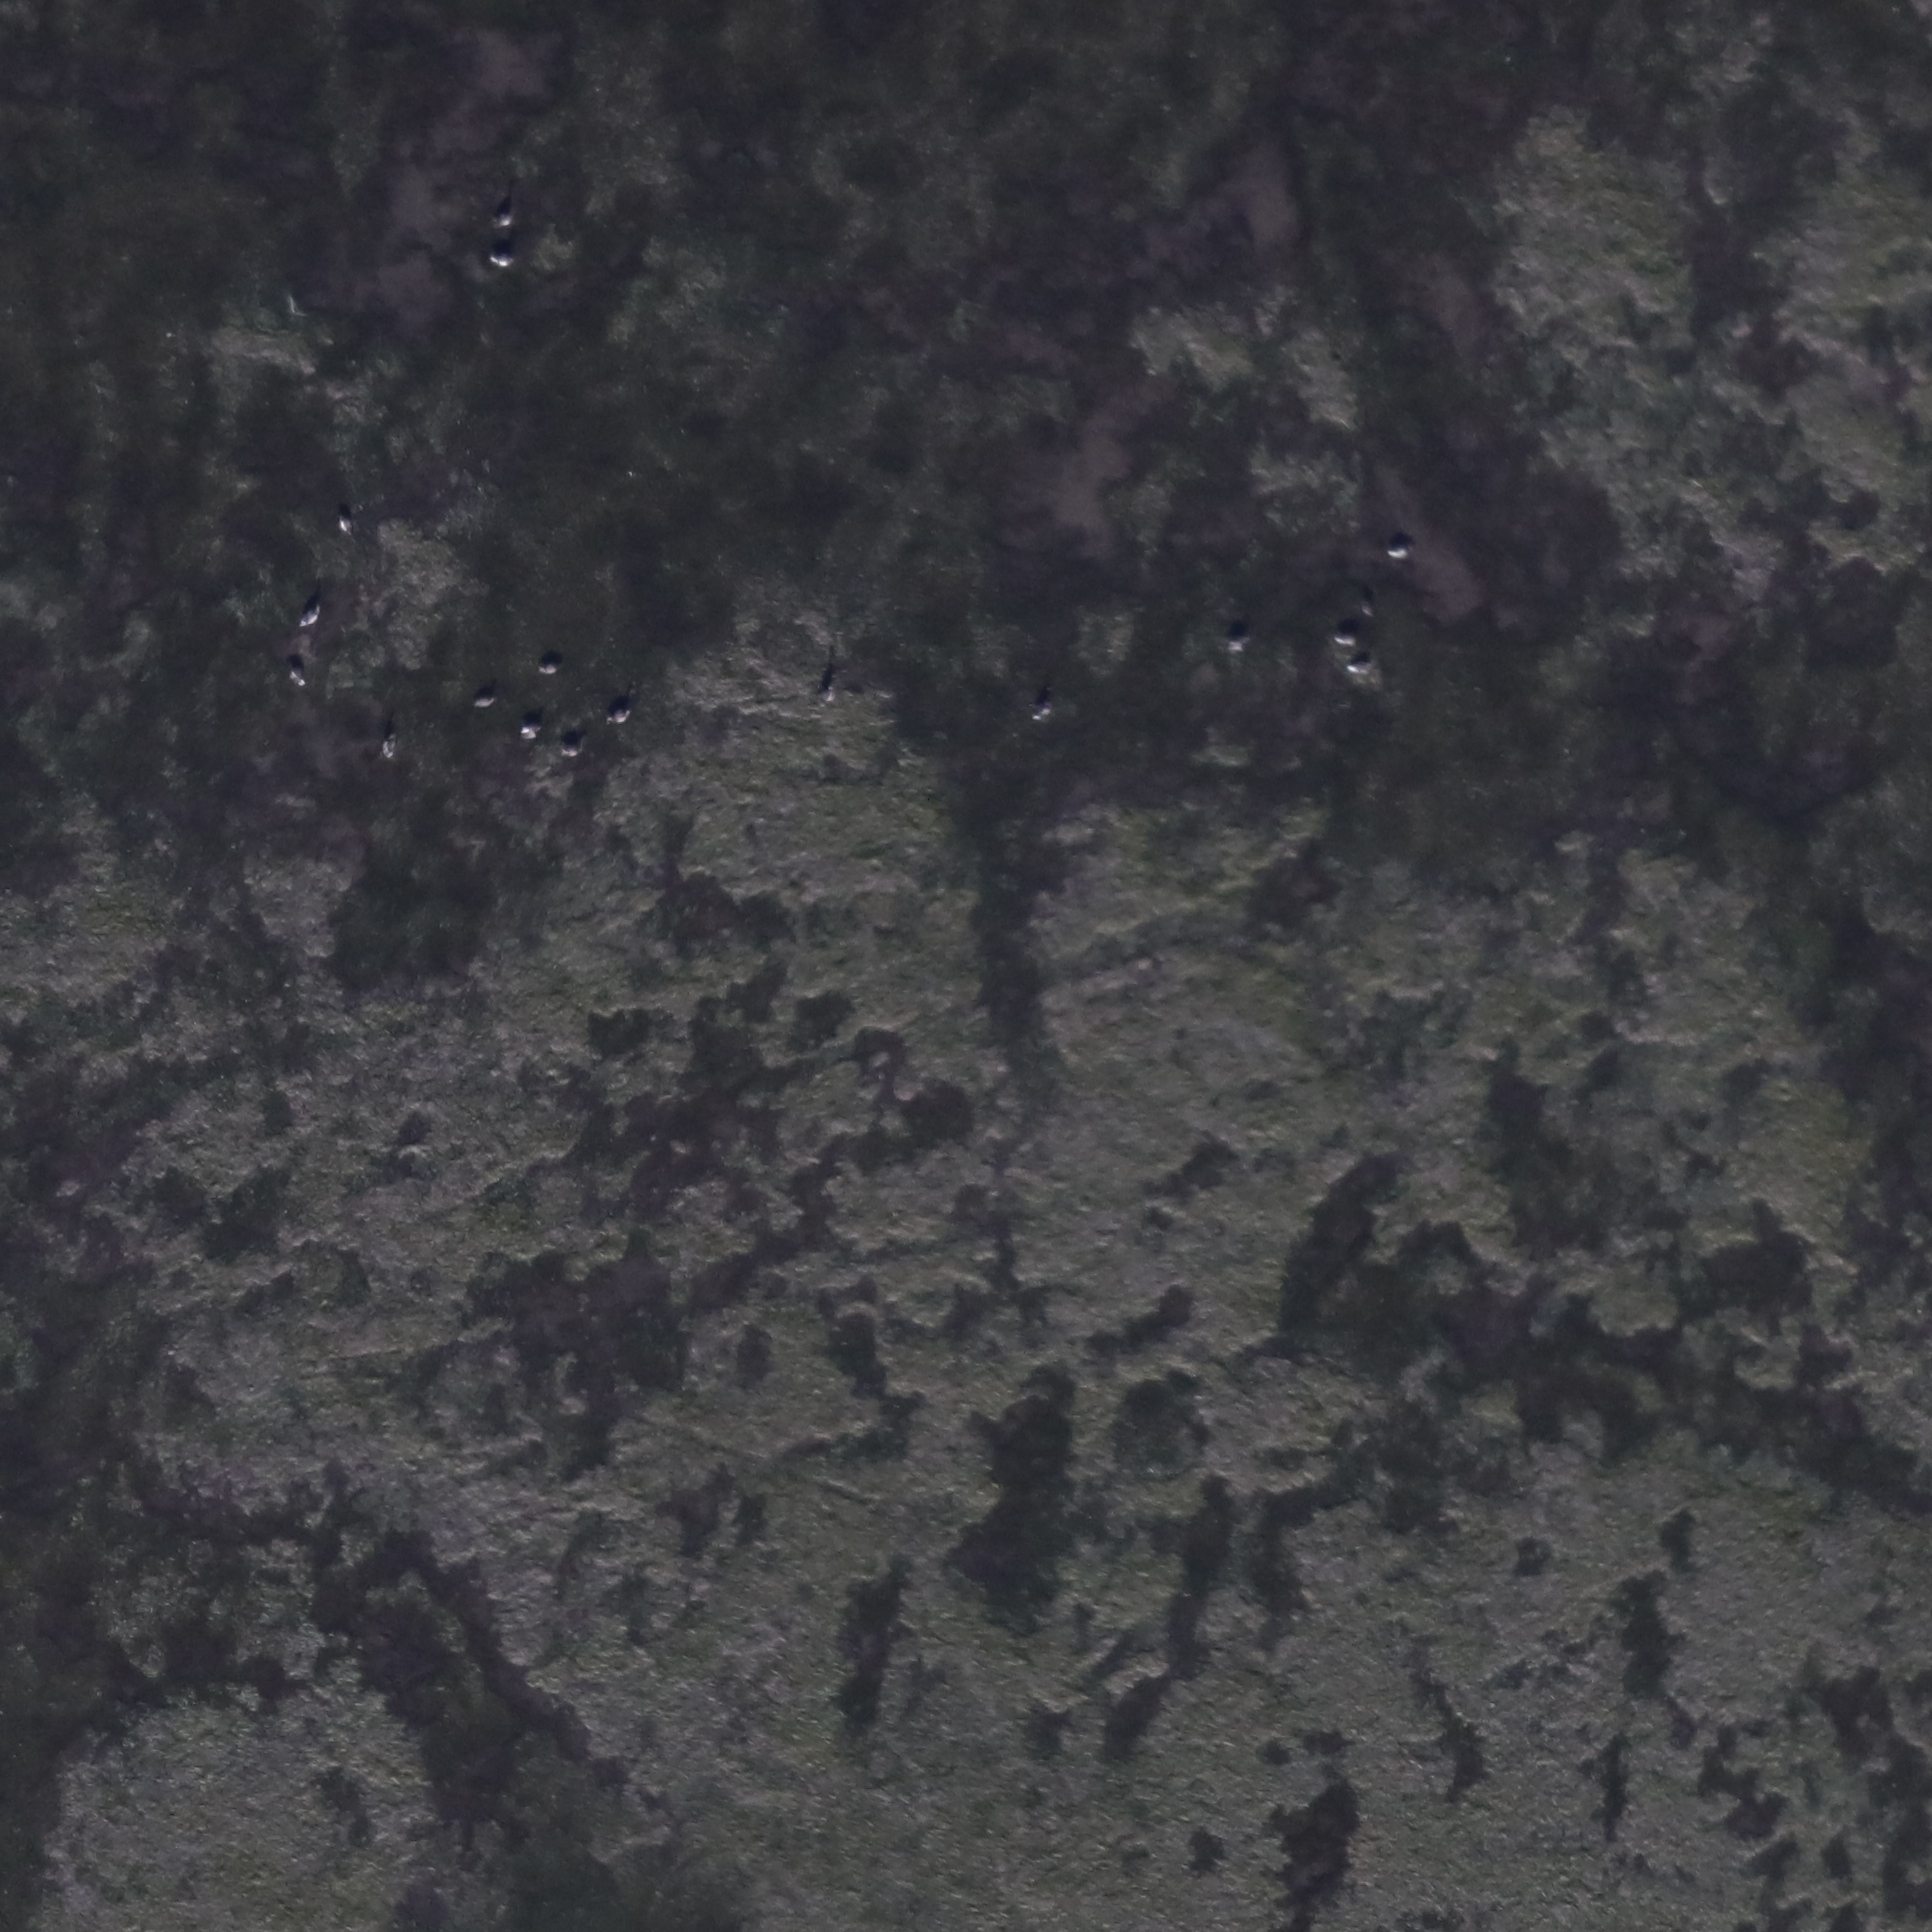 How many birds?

18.